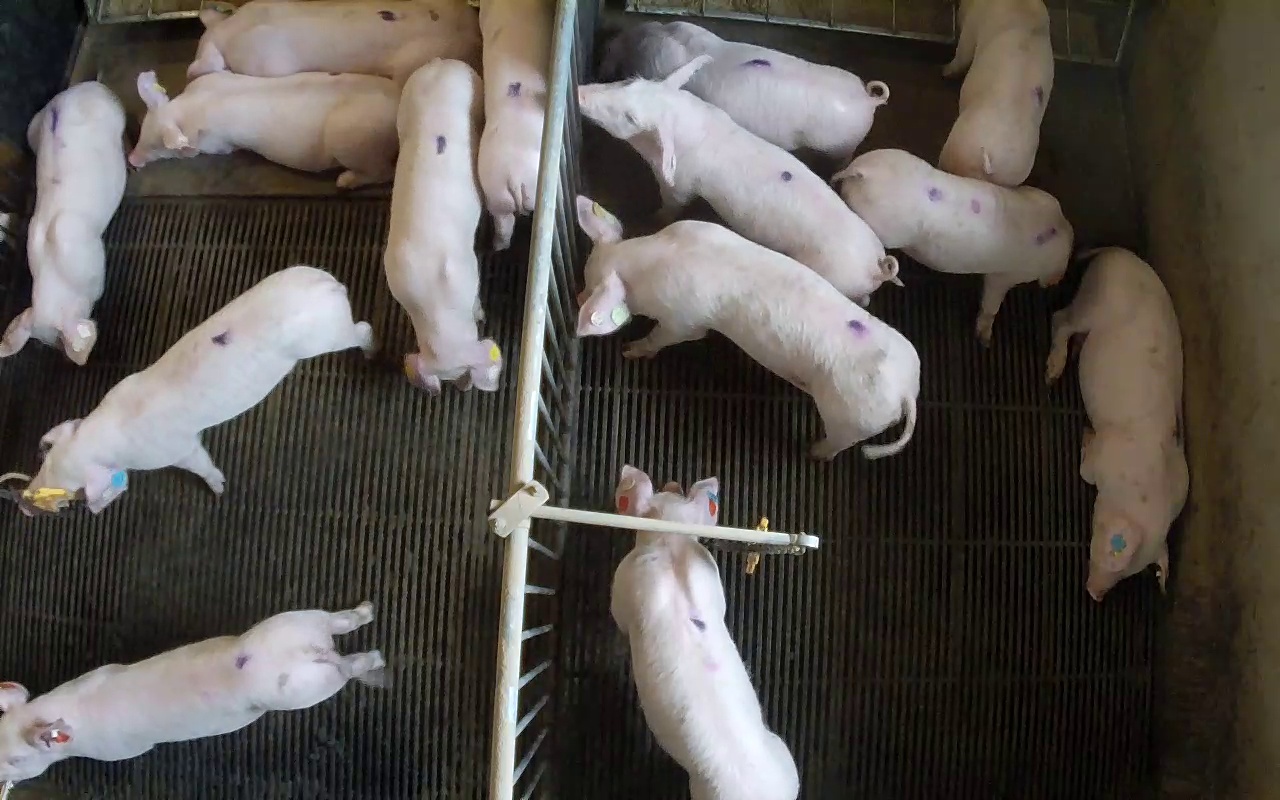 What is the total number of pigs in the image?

14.